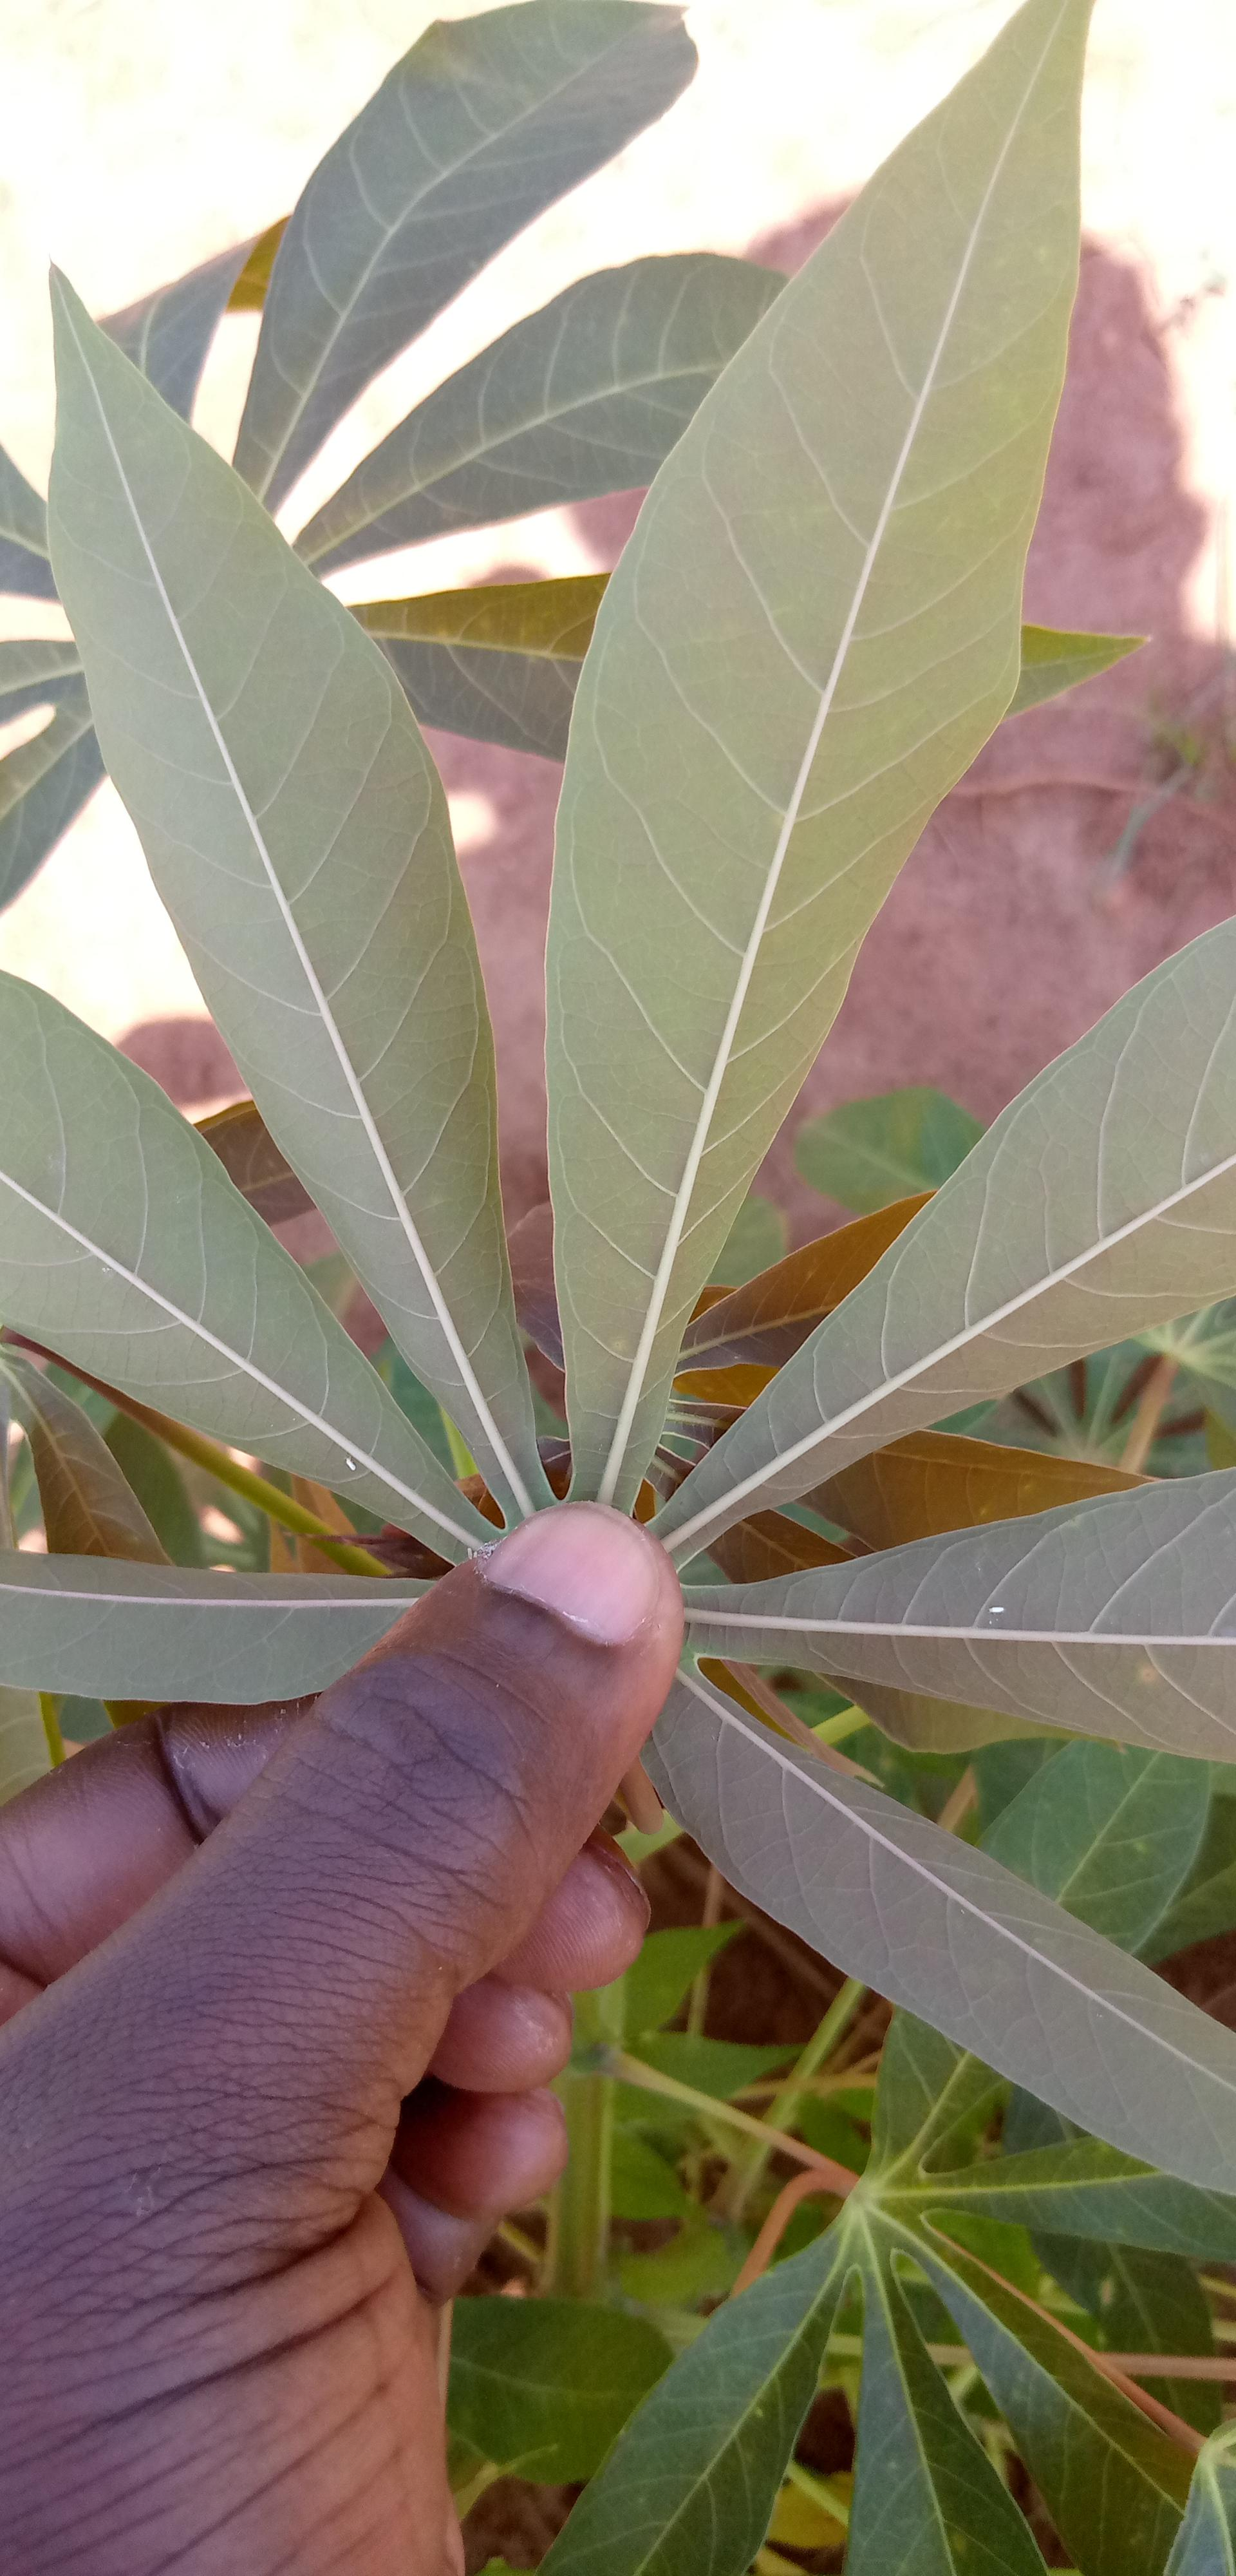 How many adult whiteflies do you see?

2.